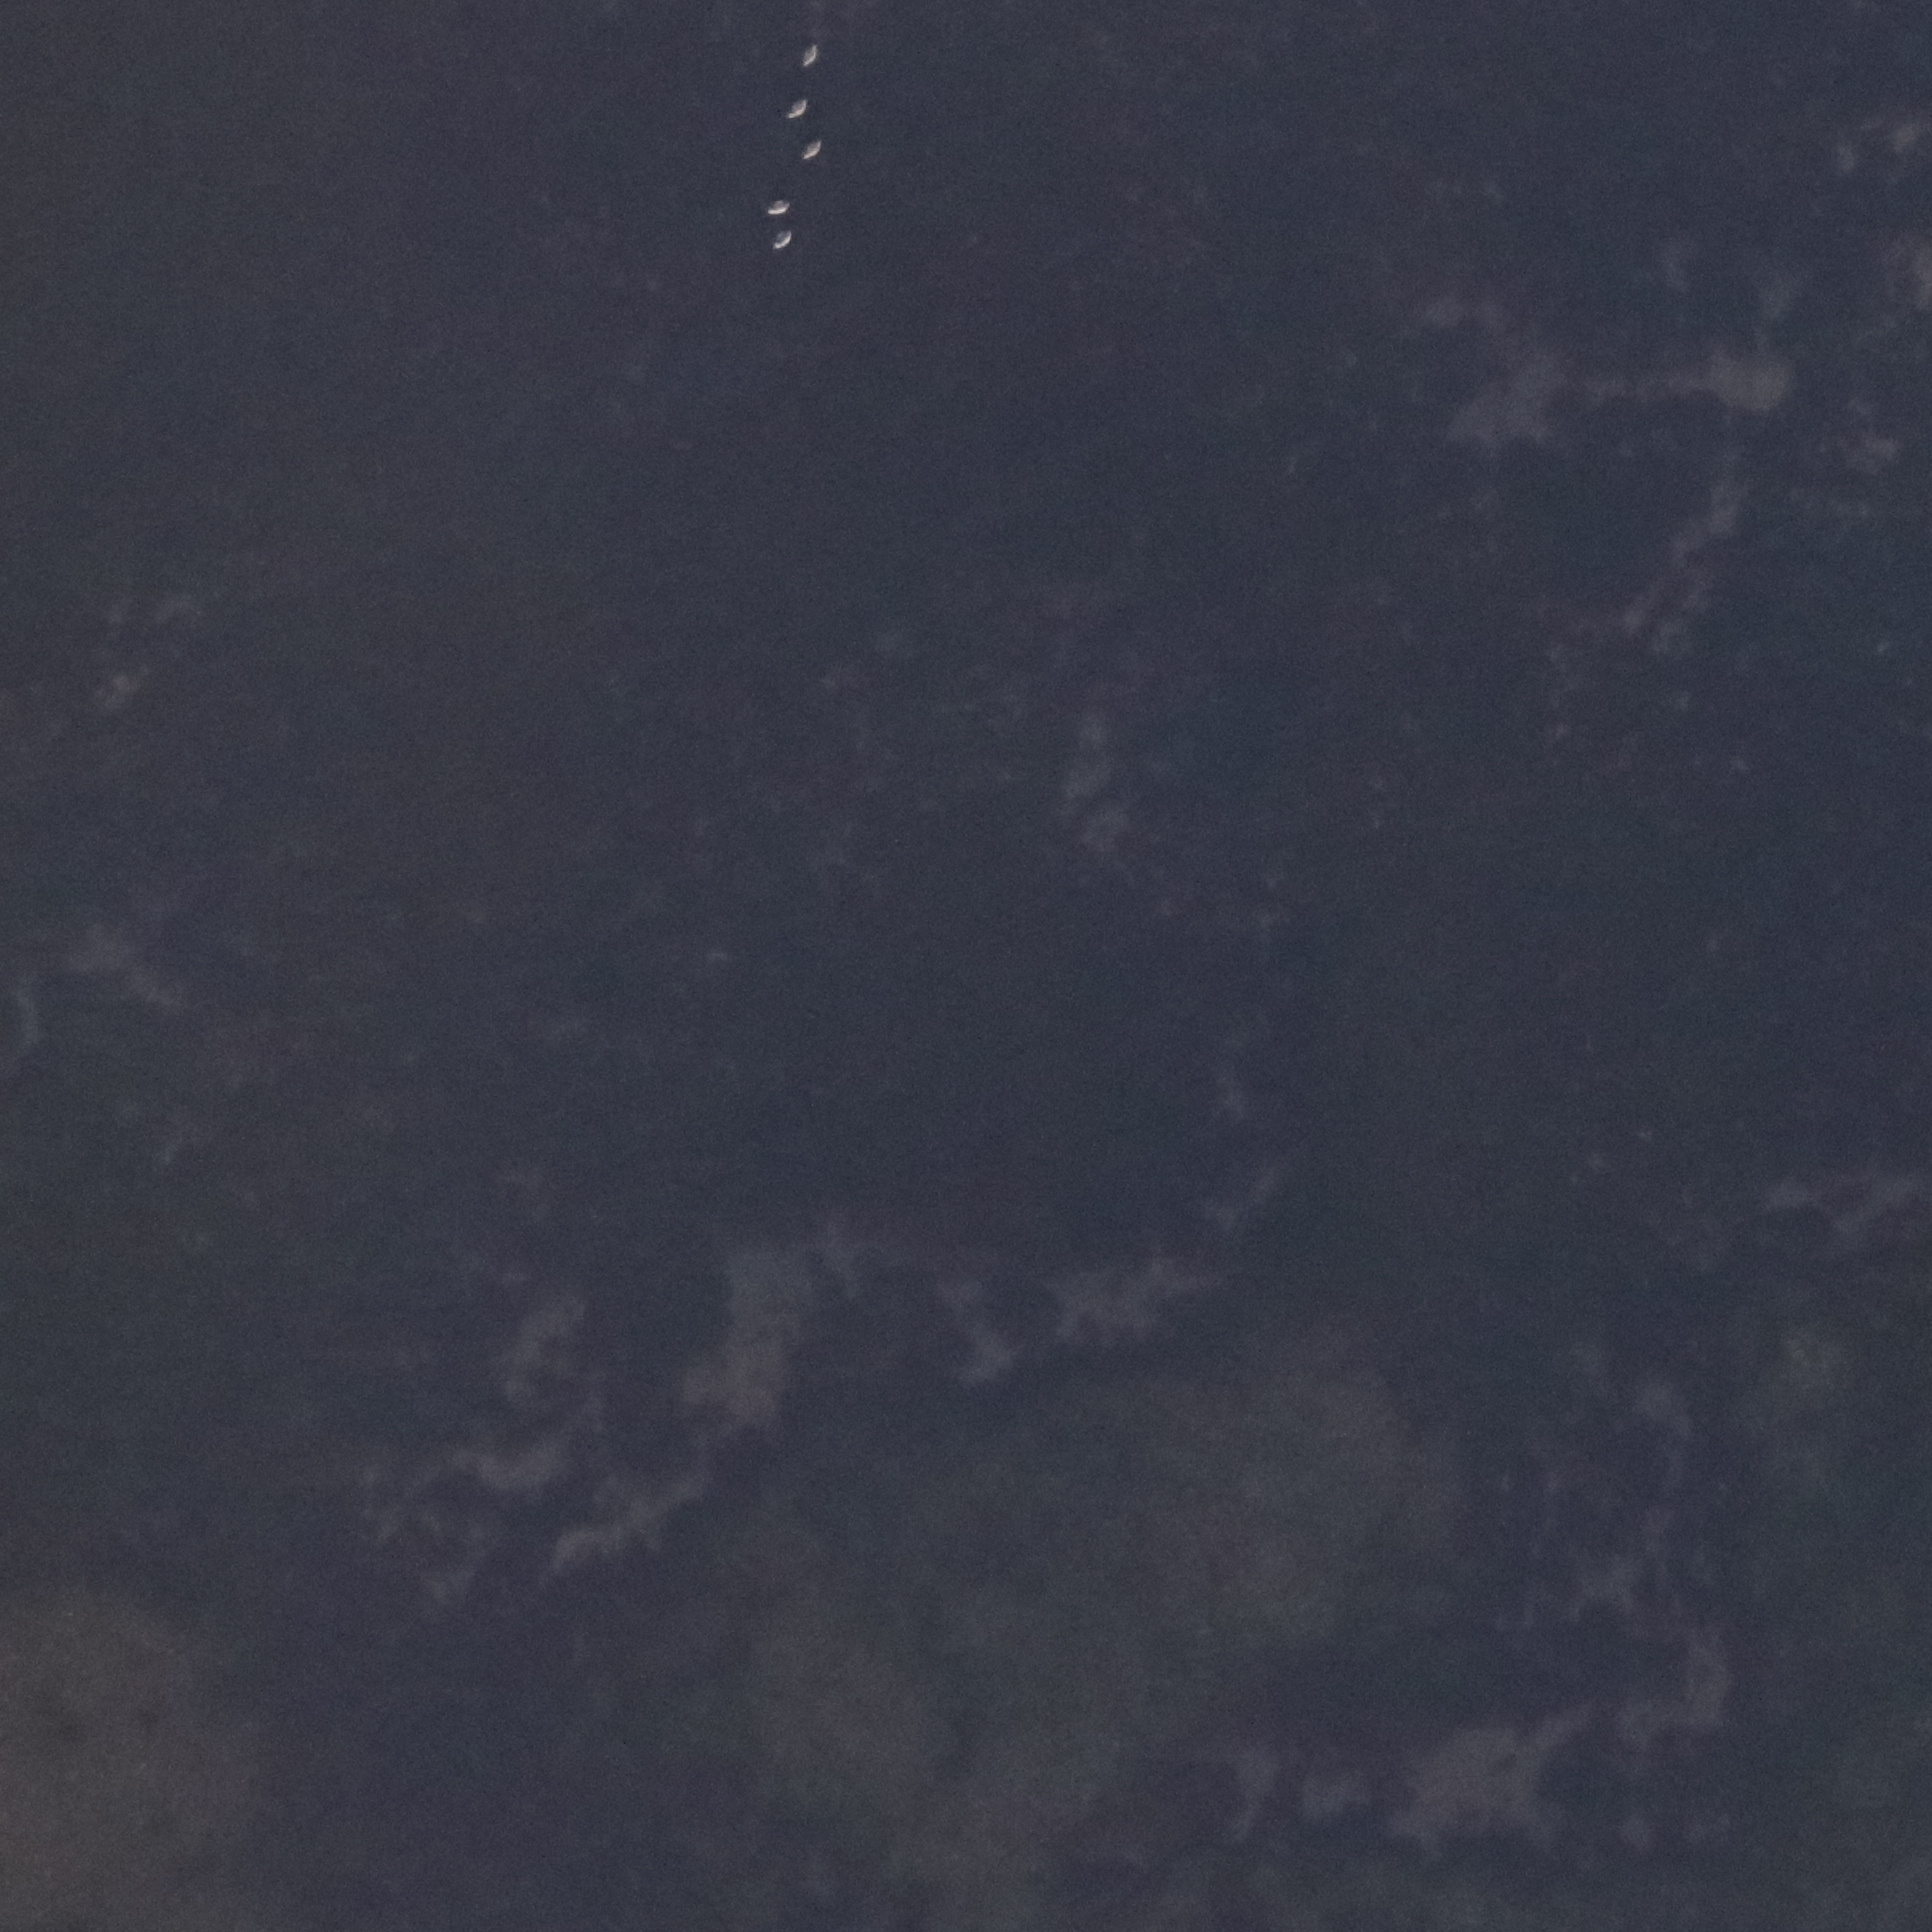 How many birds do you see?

5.